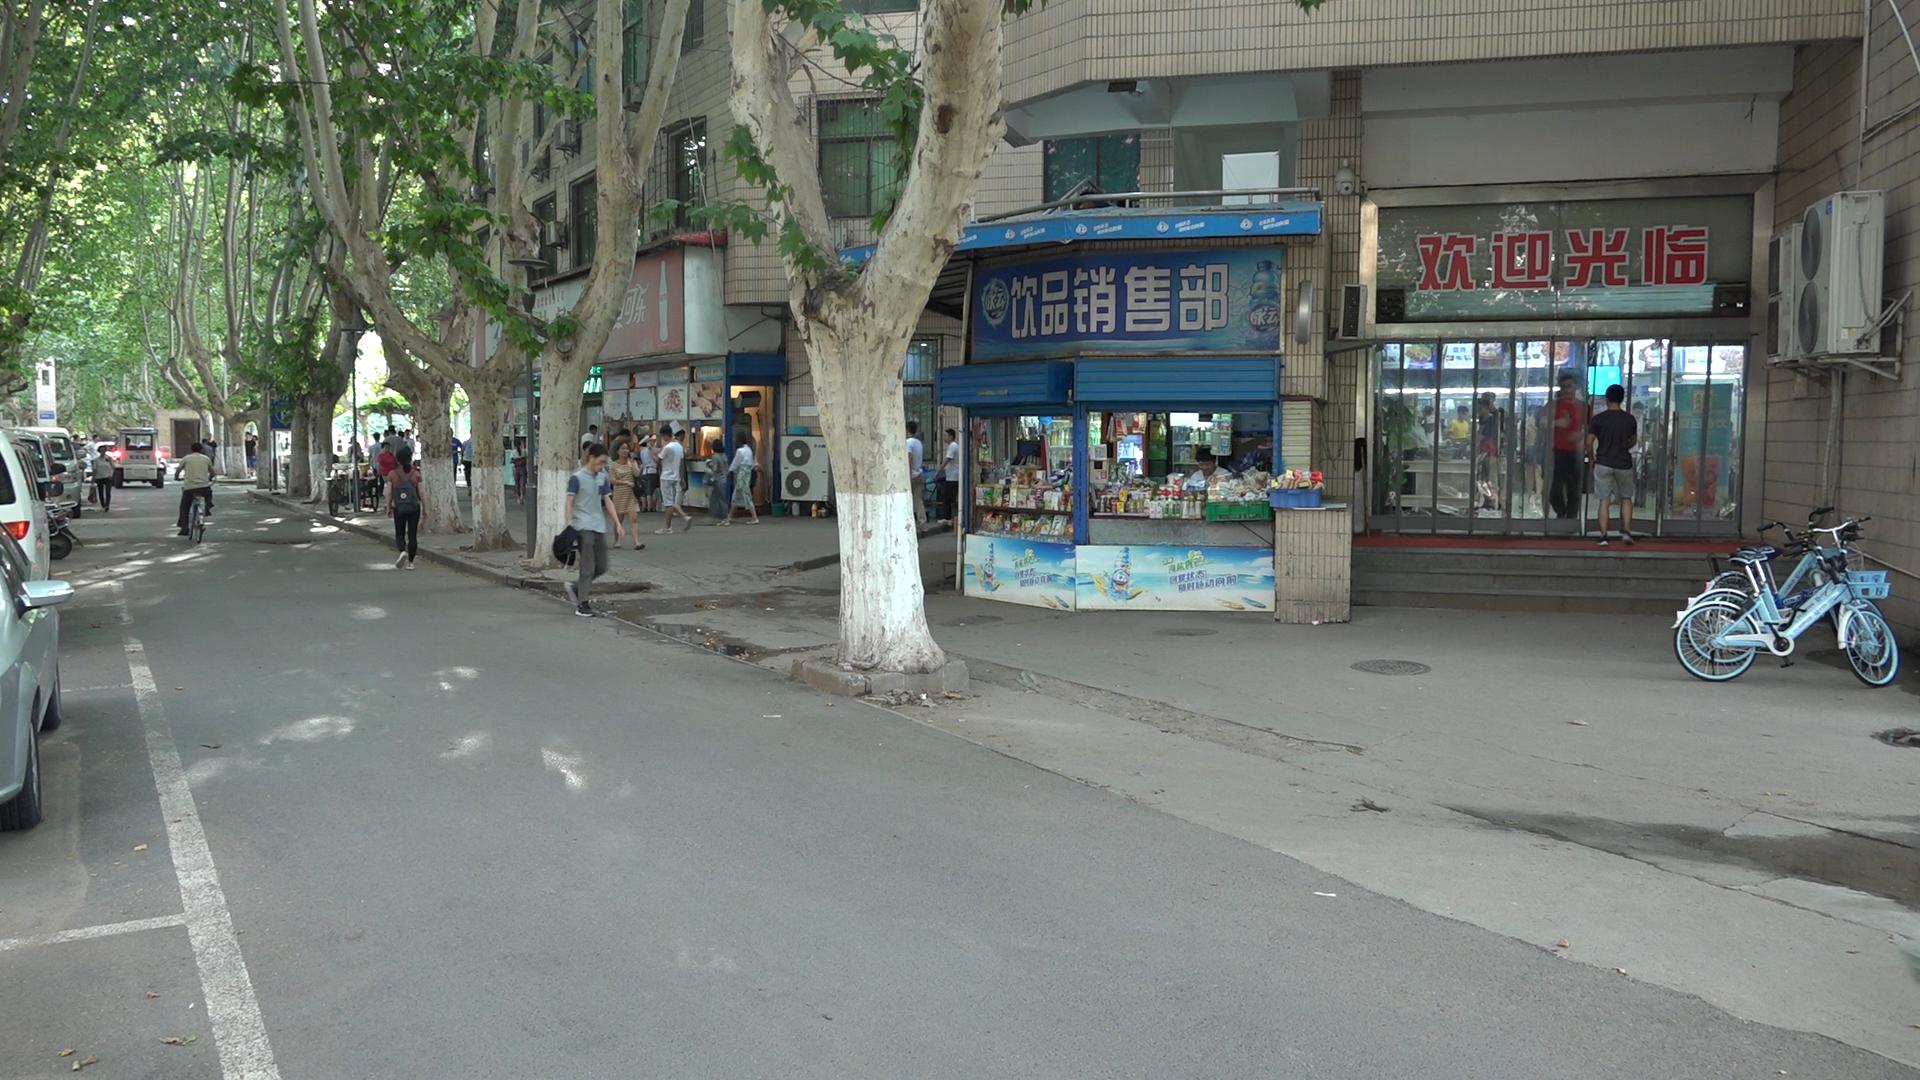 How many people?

48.